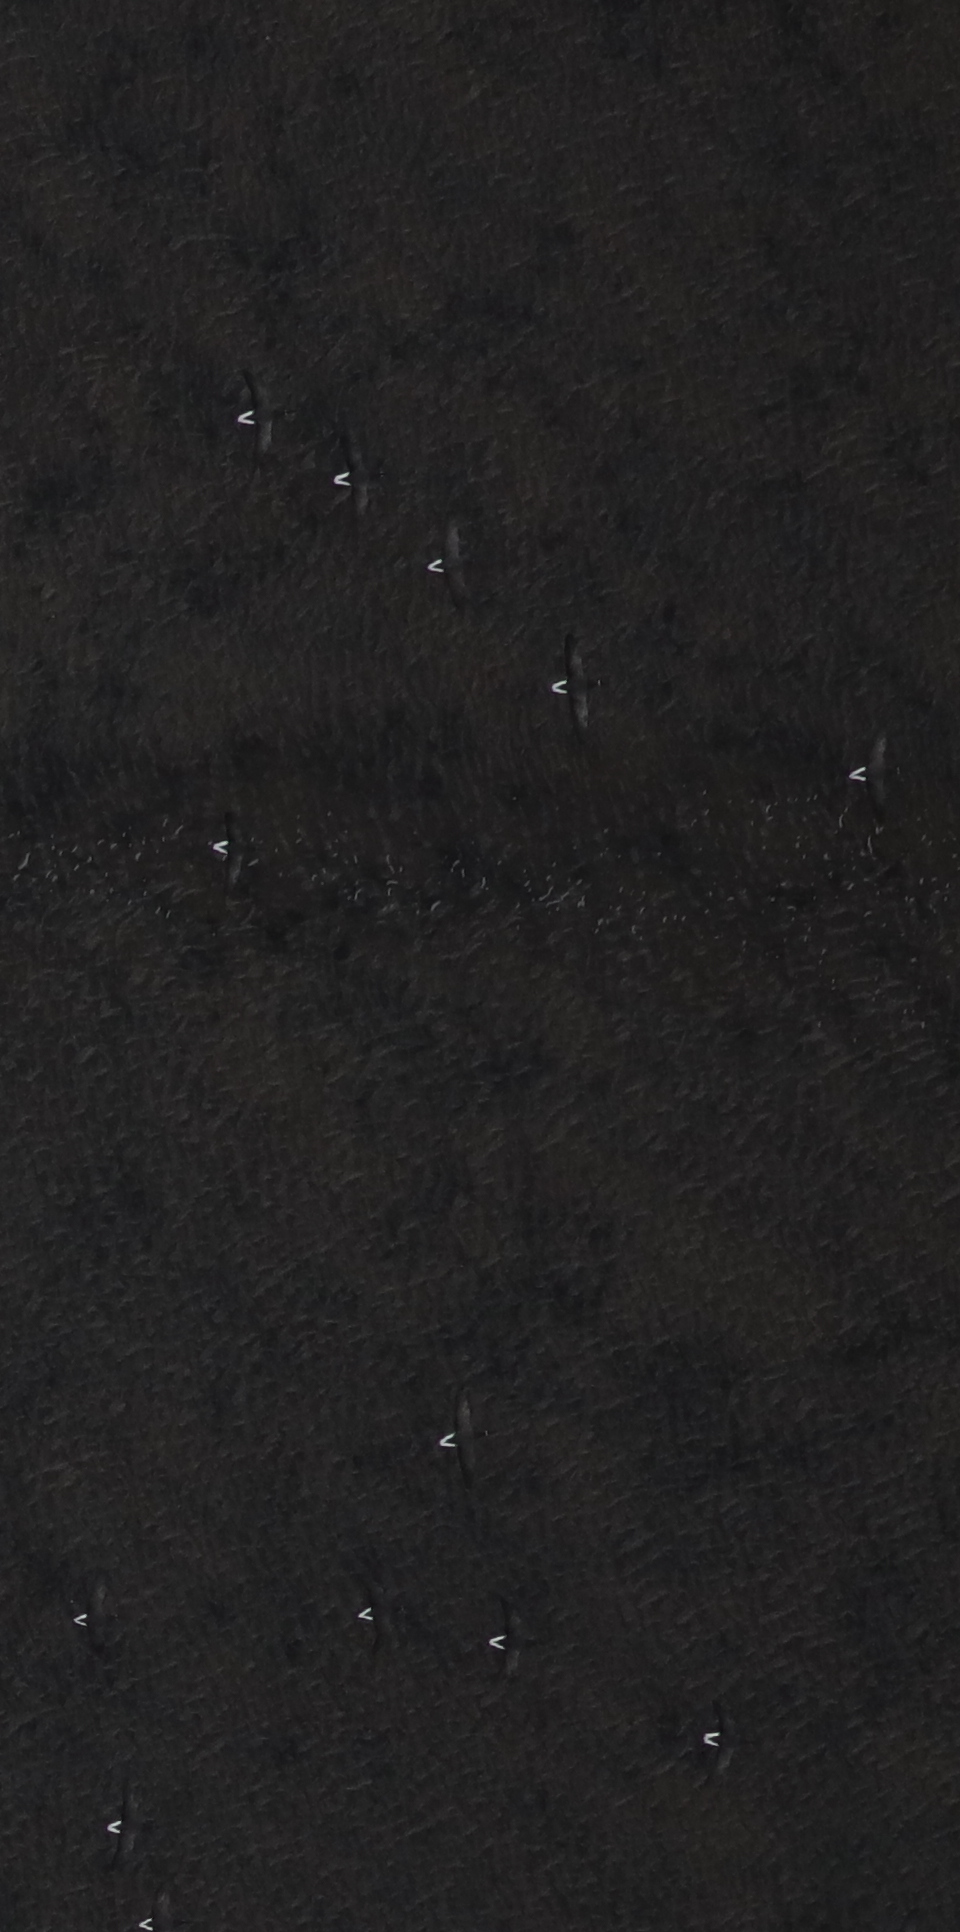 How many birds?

13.